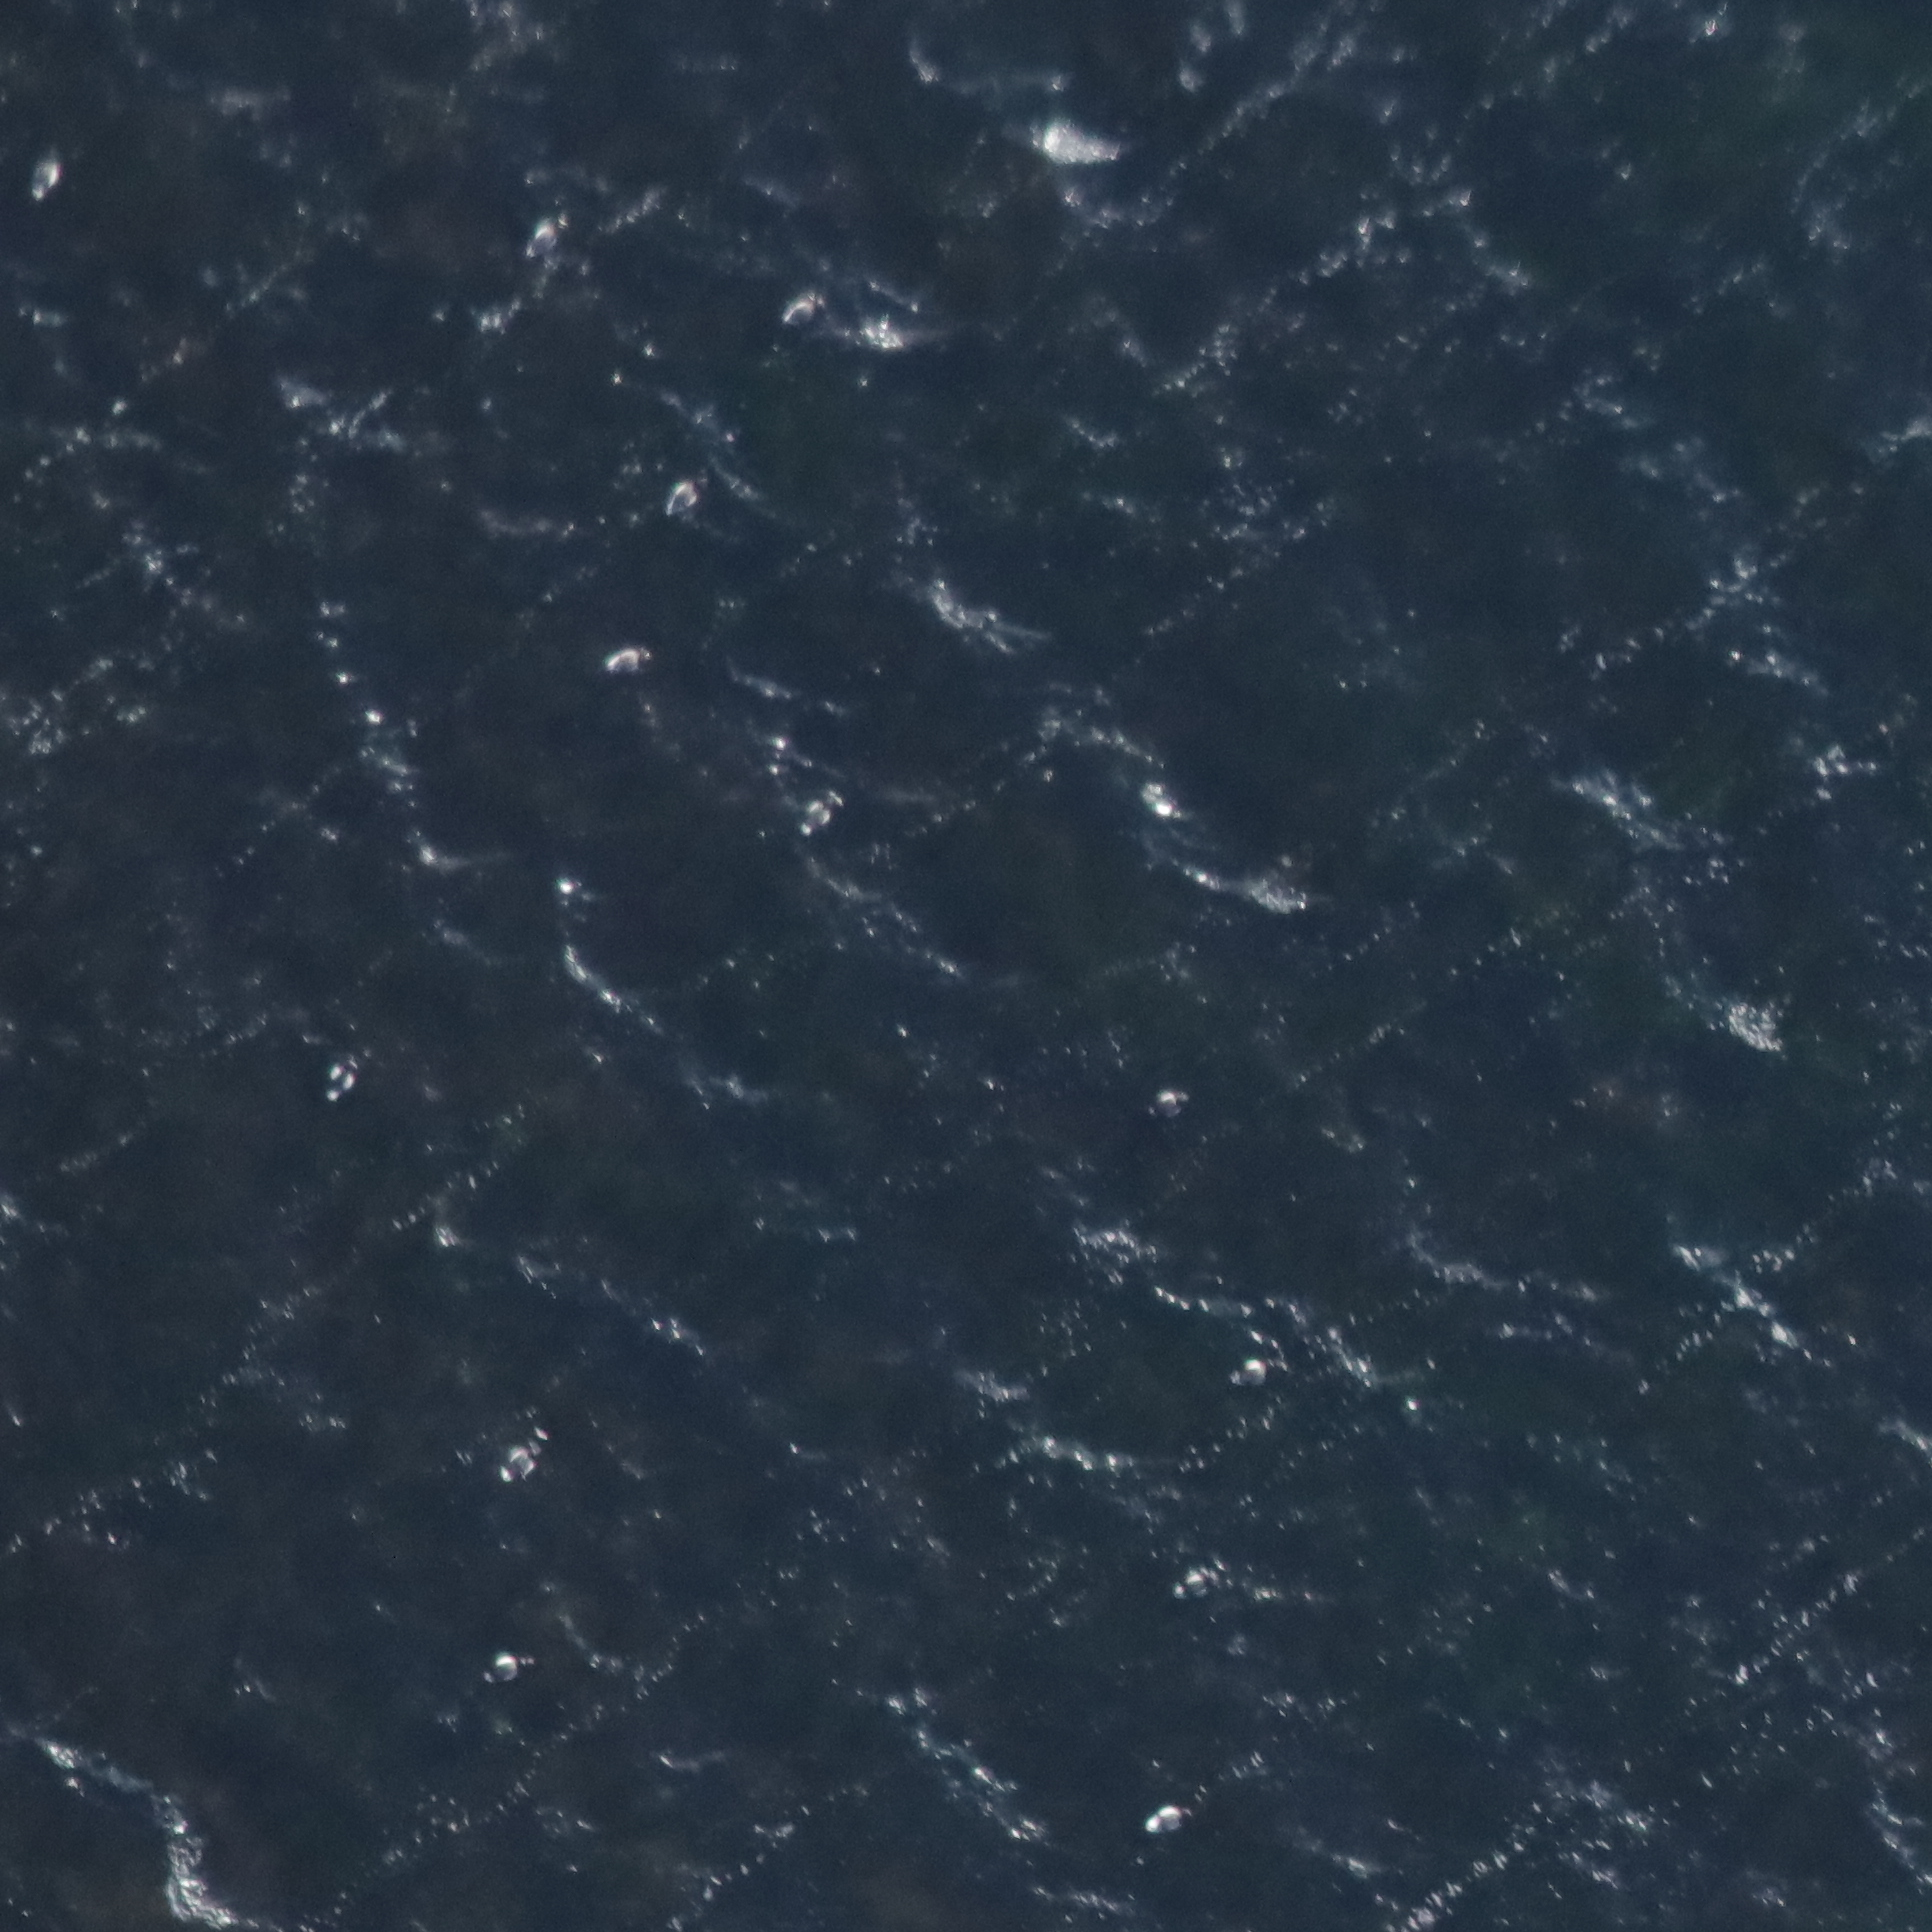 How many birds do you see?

13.